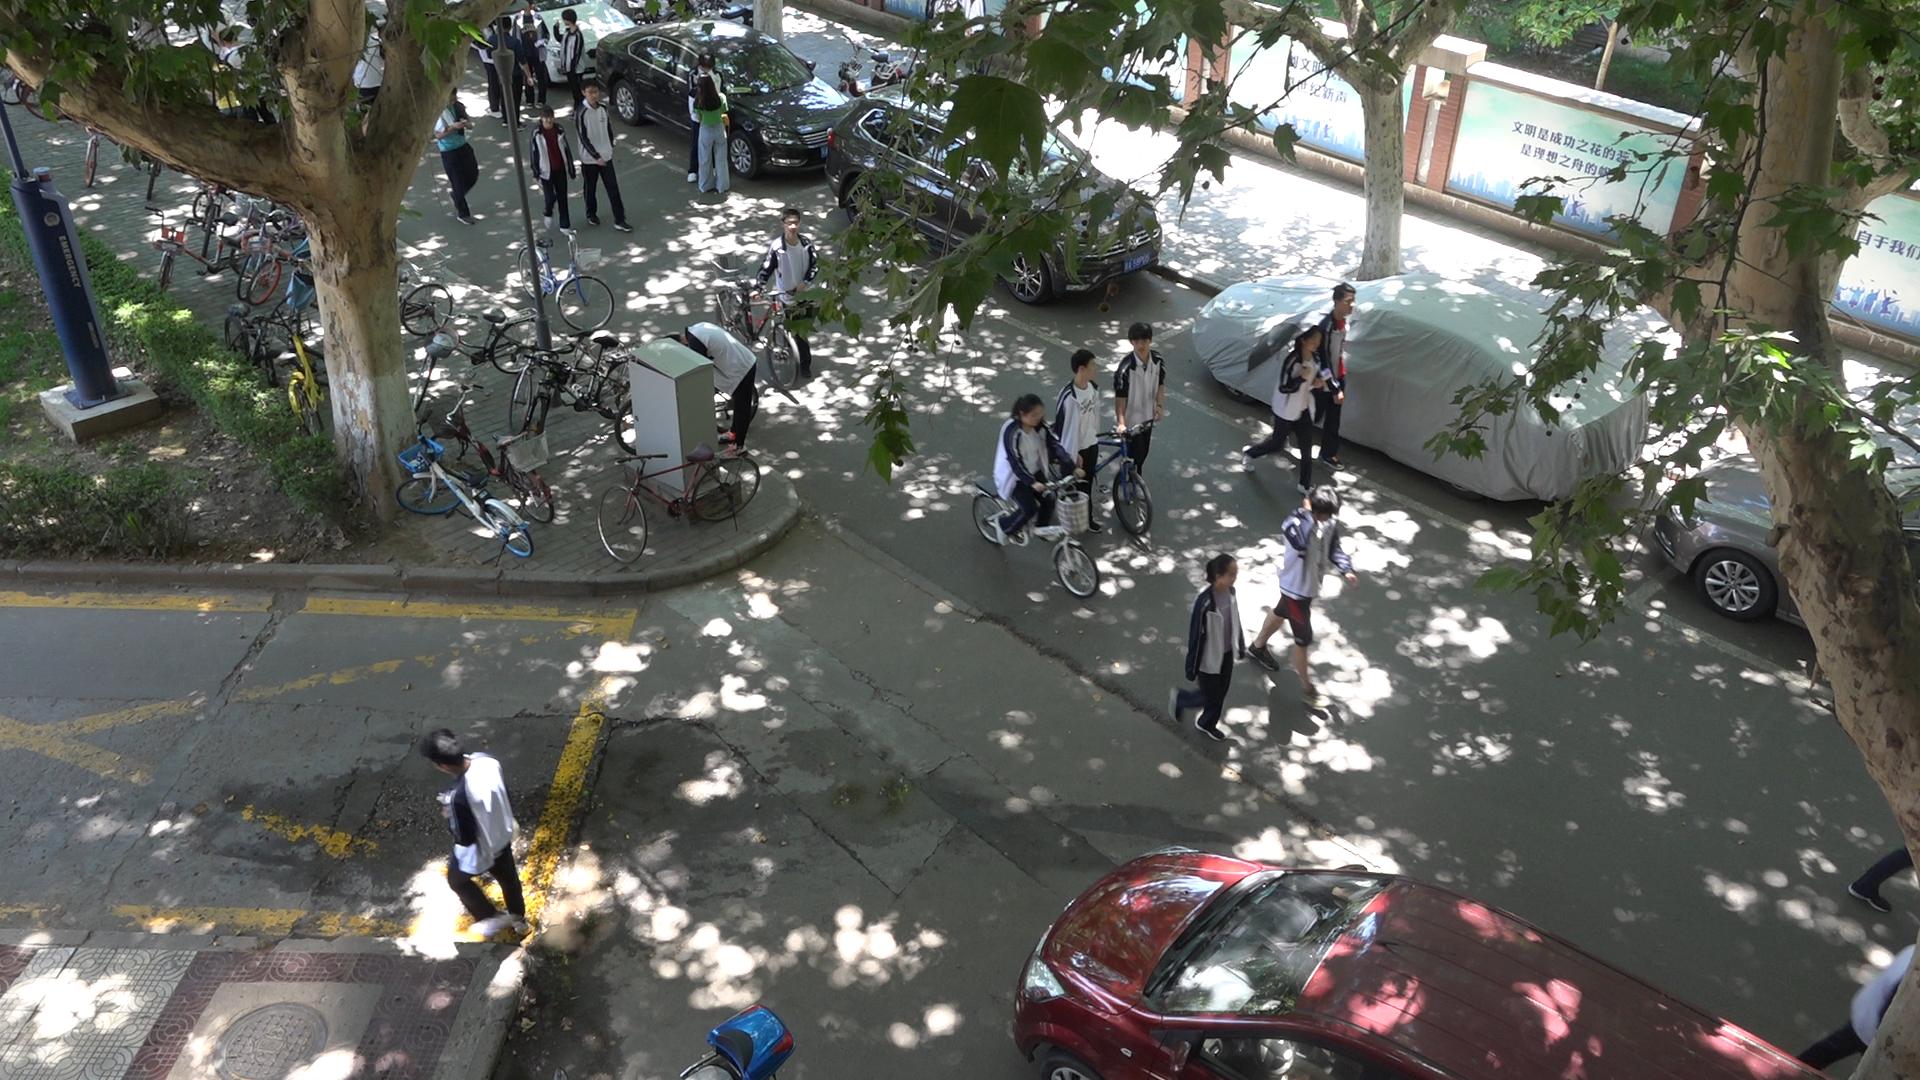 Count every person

18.